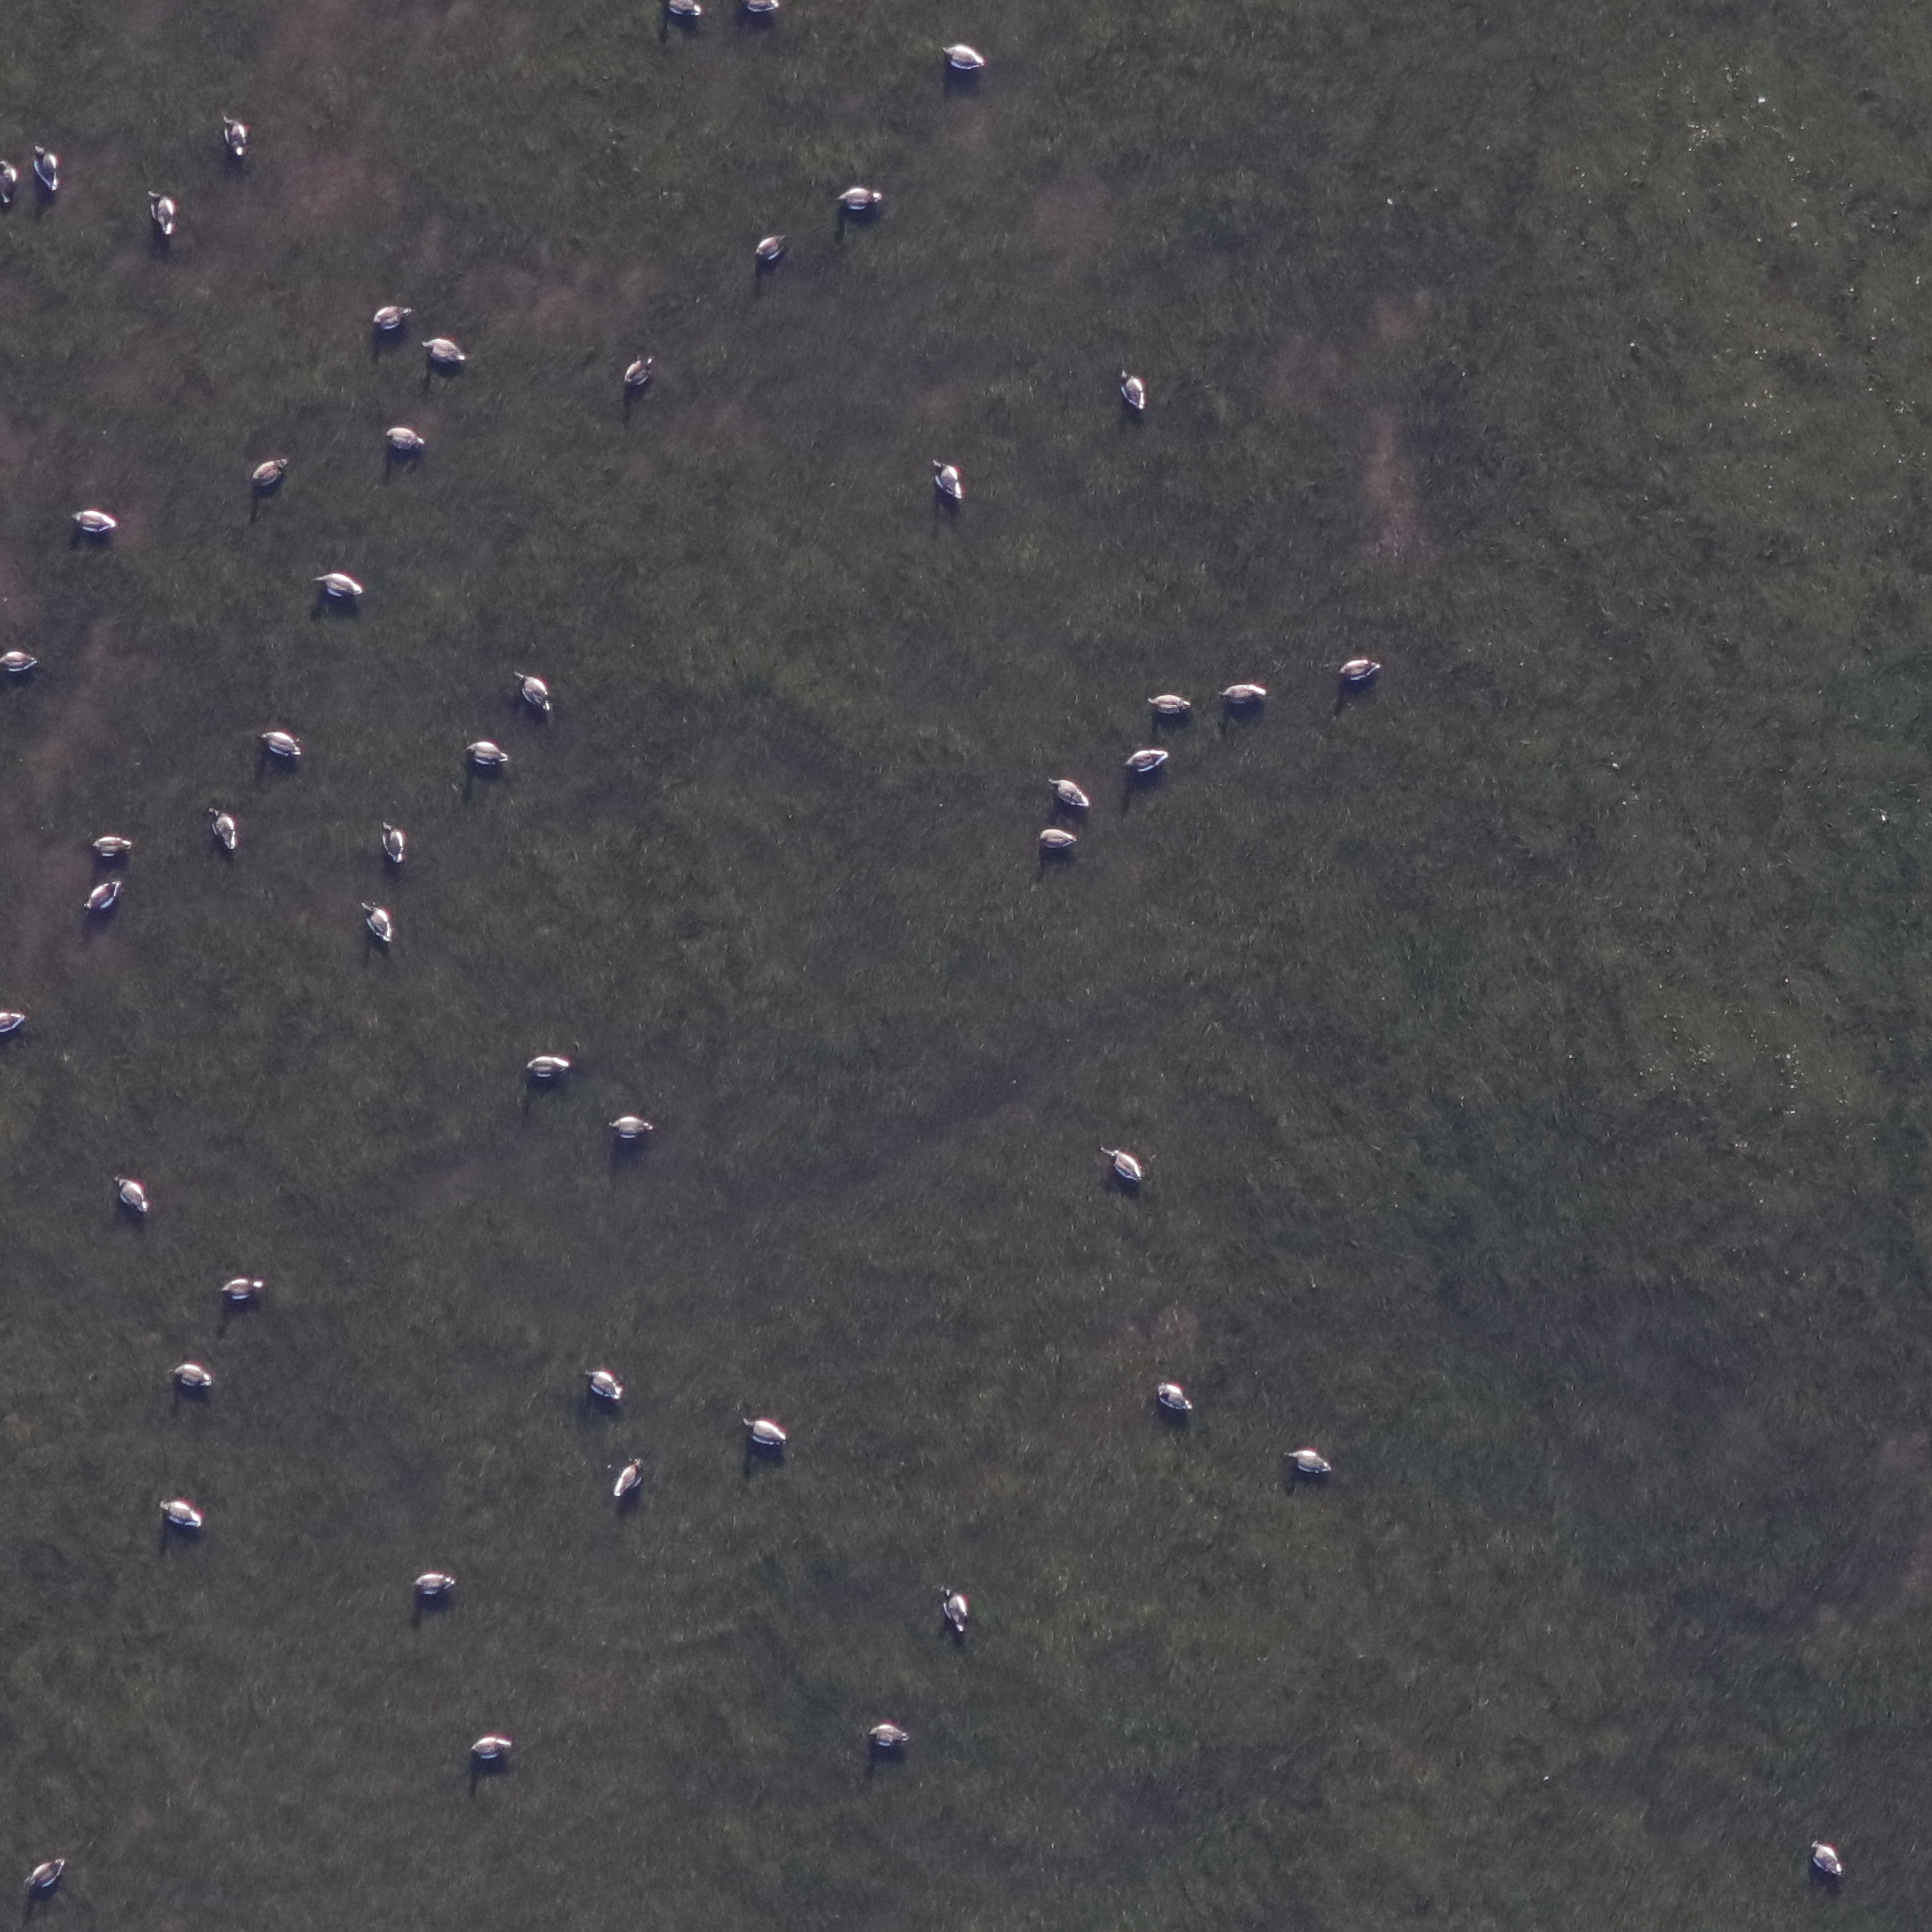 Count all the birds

52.